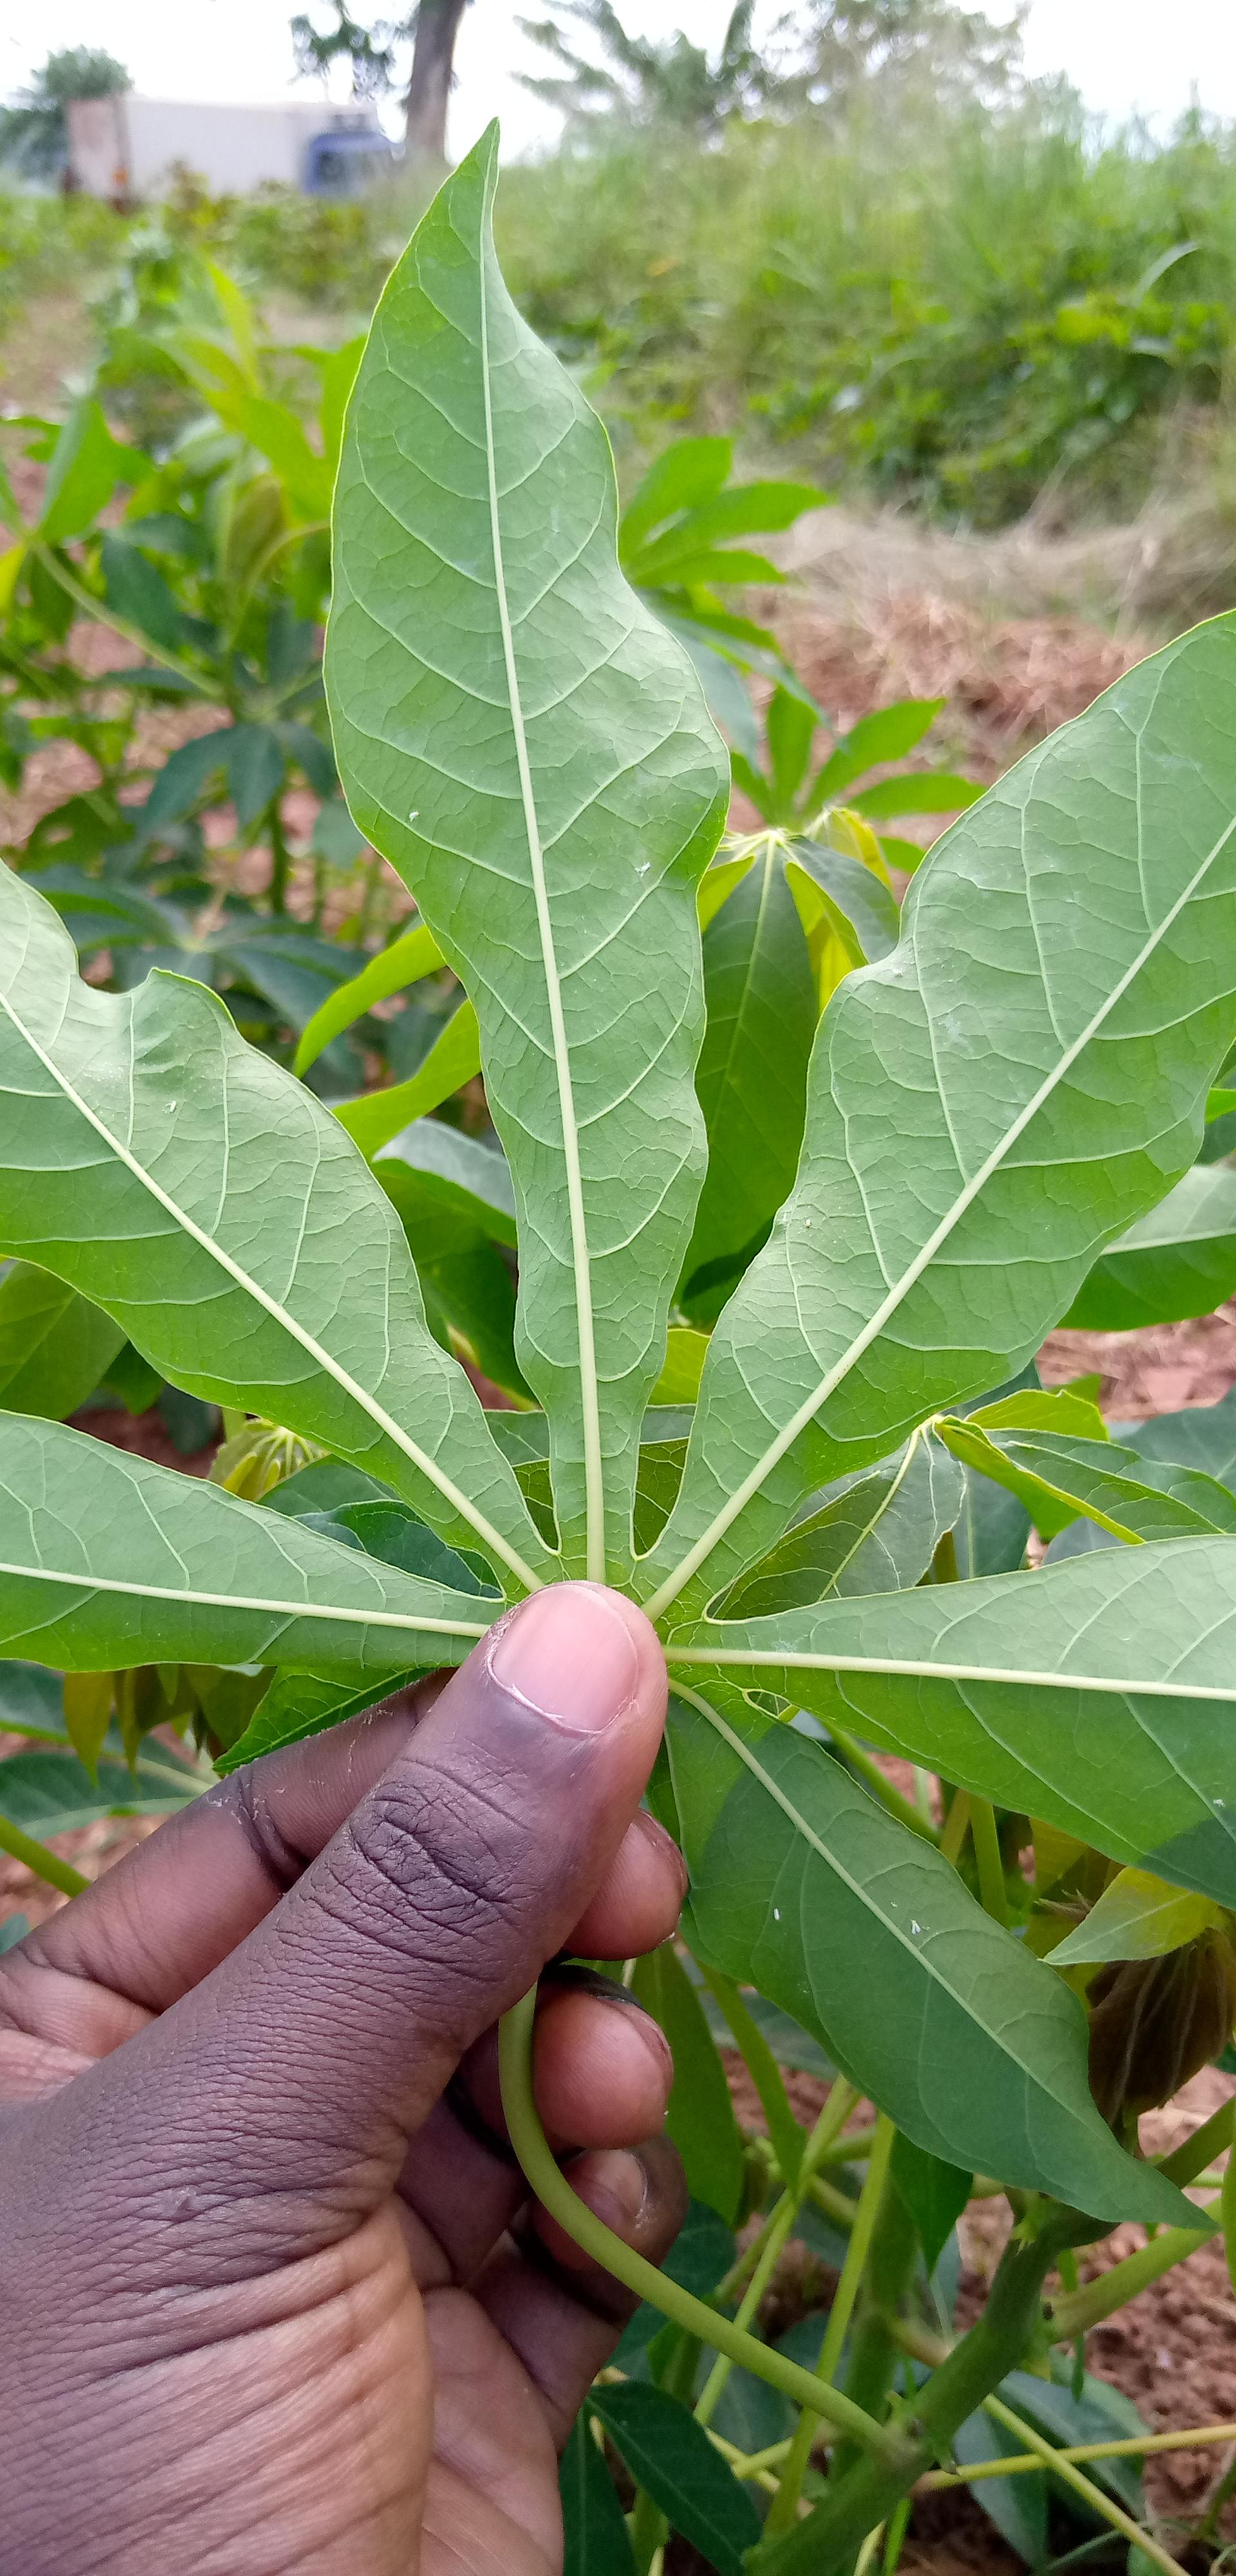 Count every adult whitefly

8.